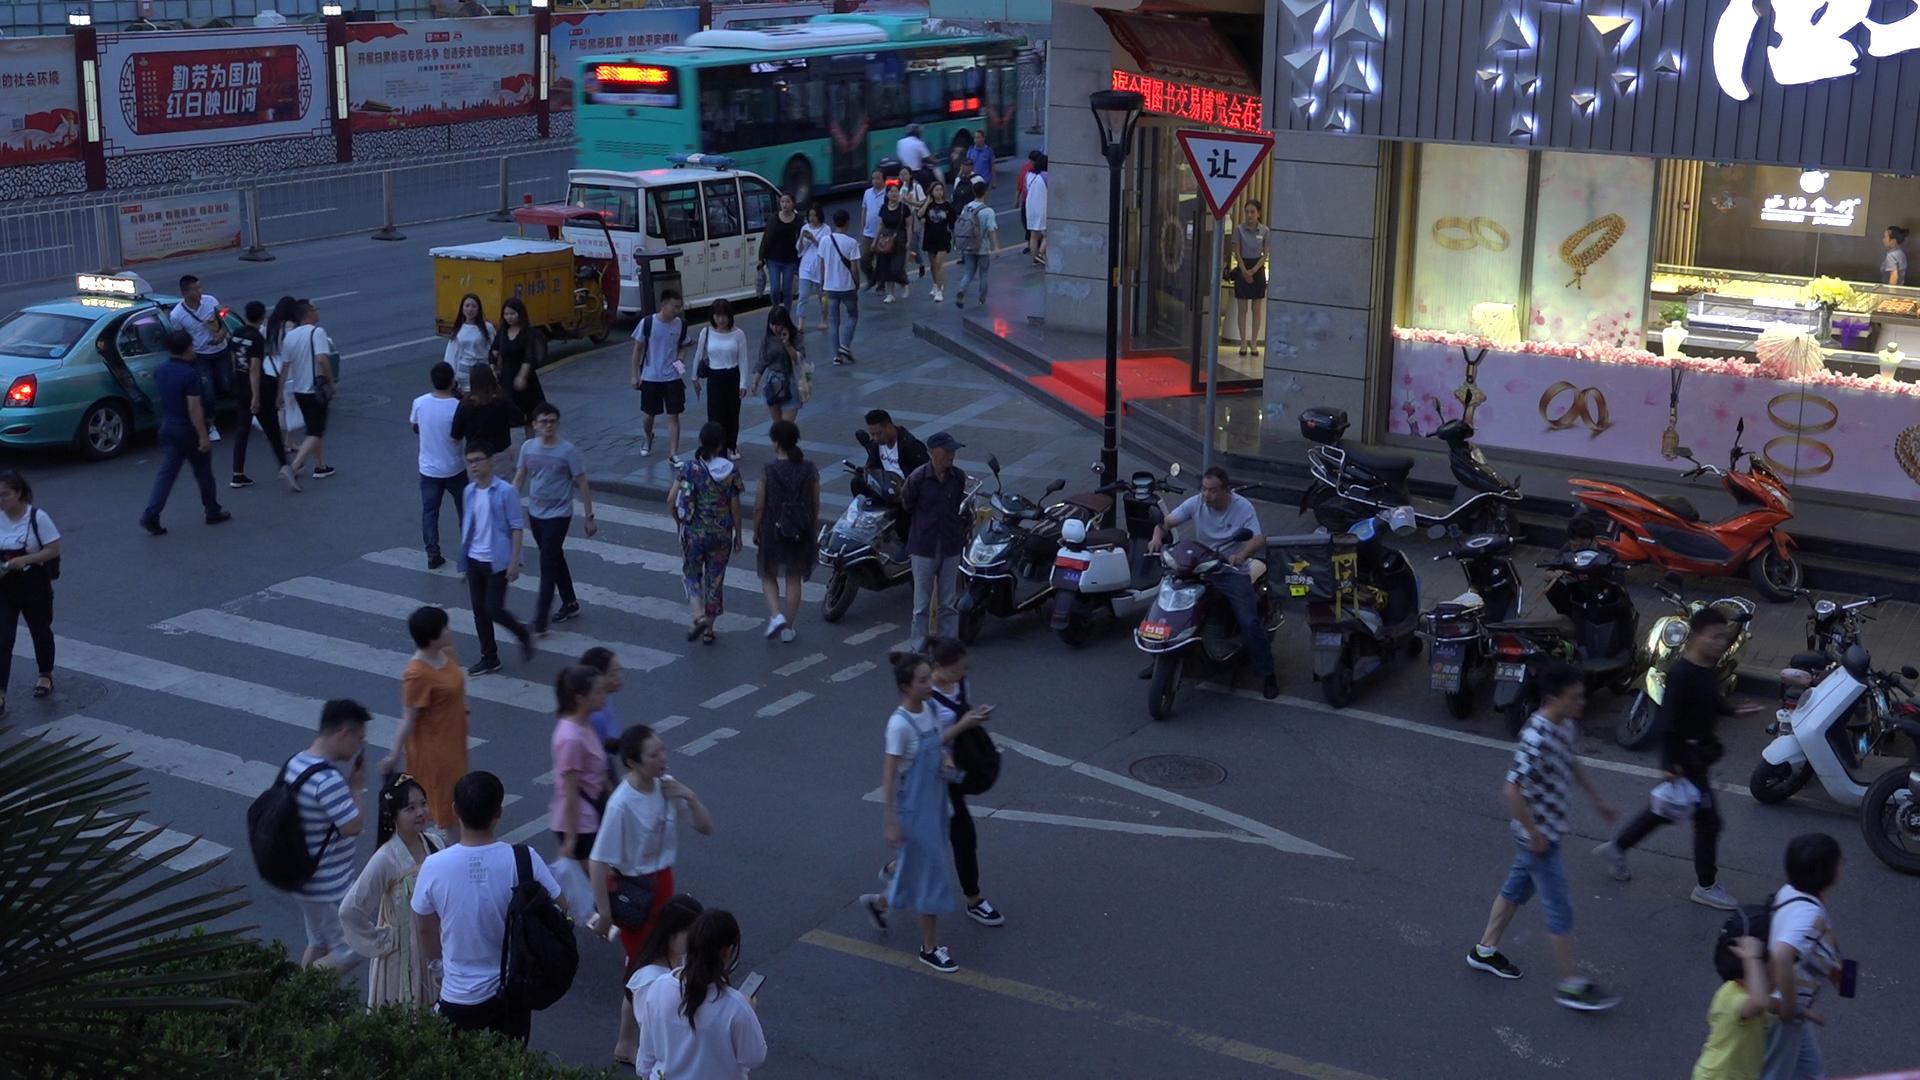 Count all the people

57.